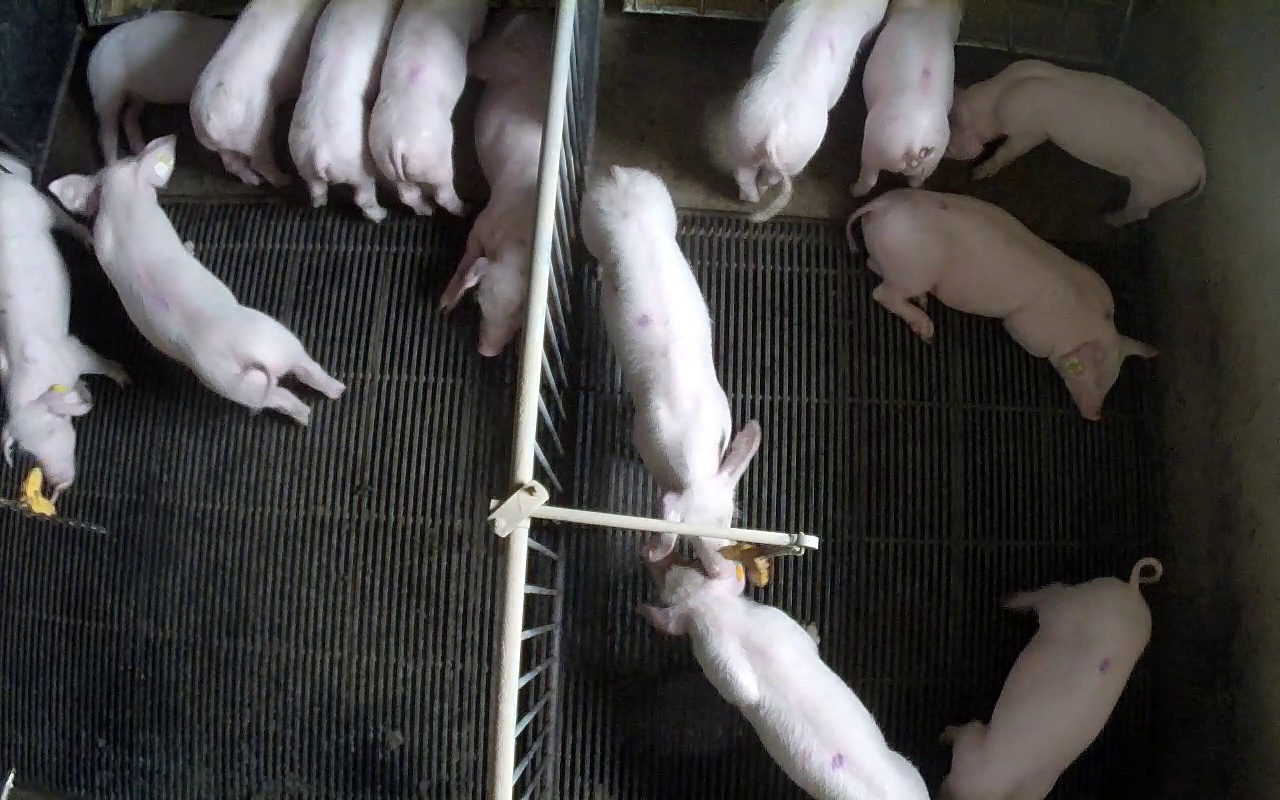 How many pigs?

14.